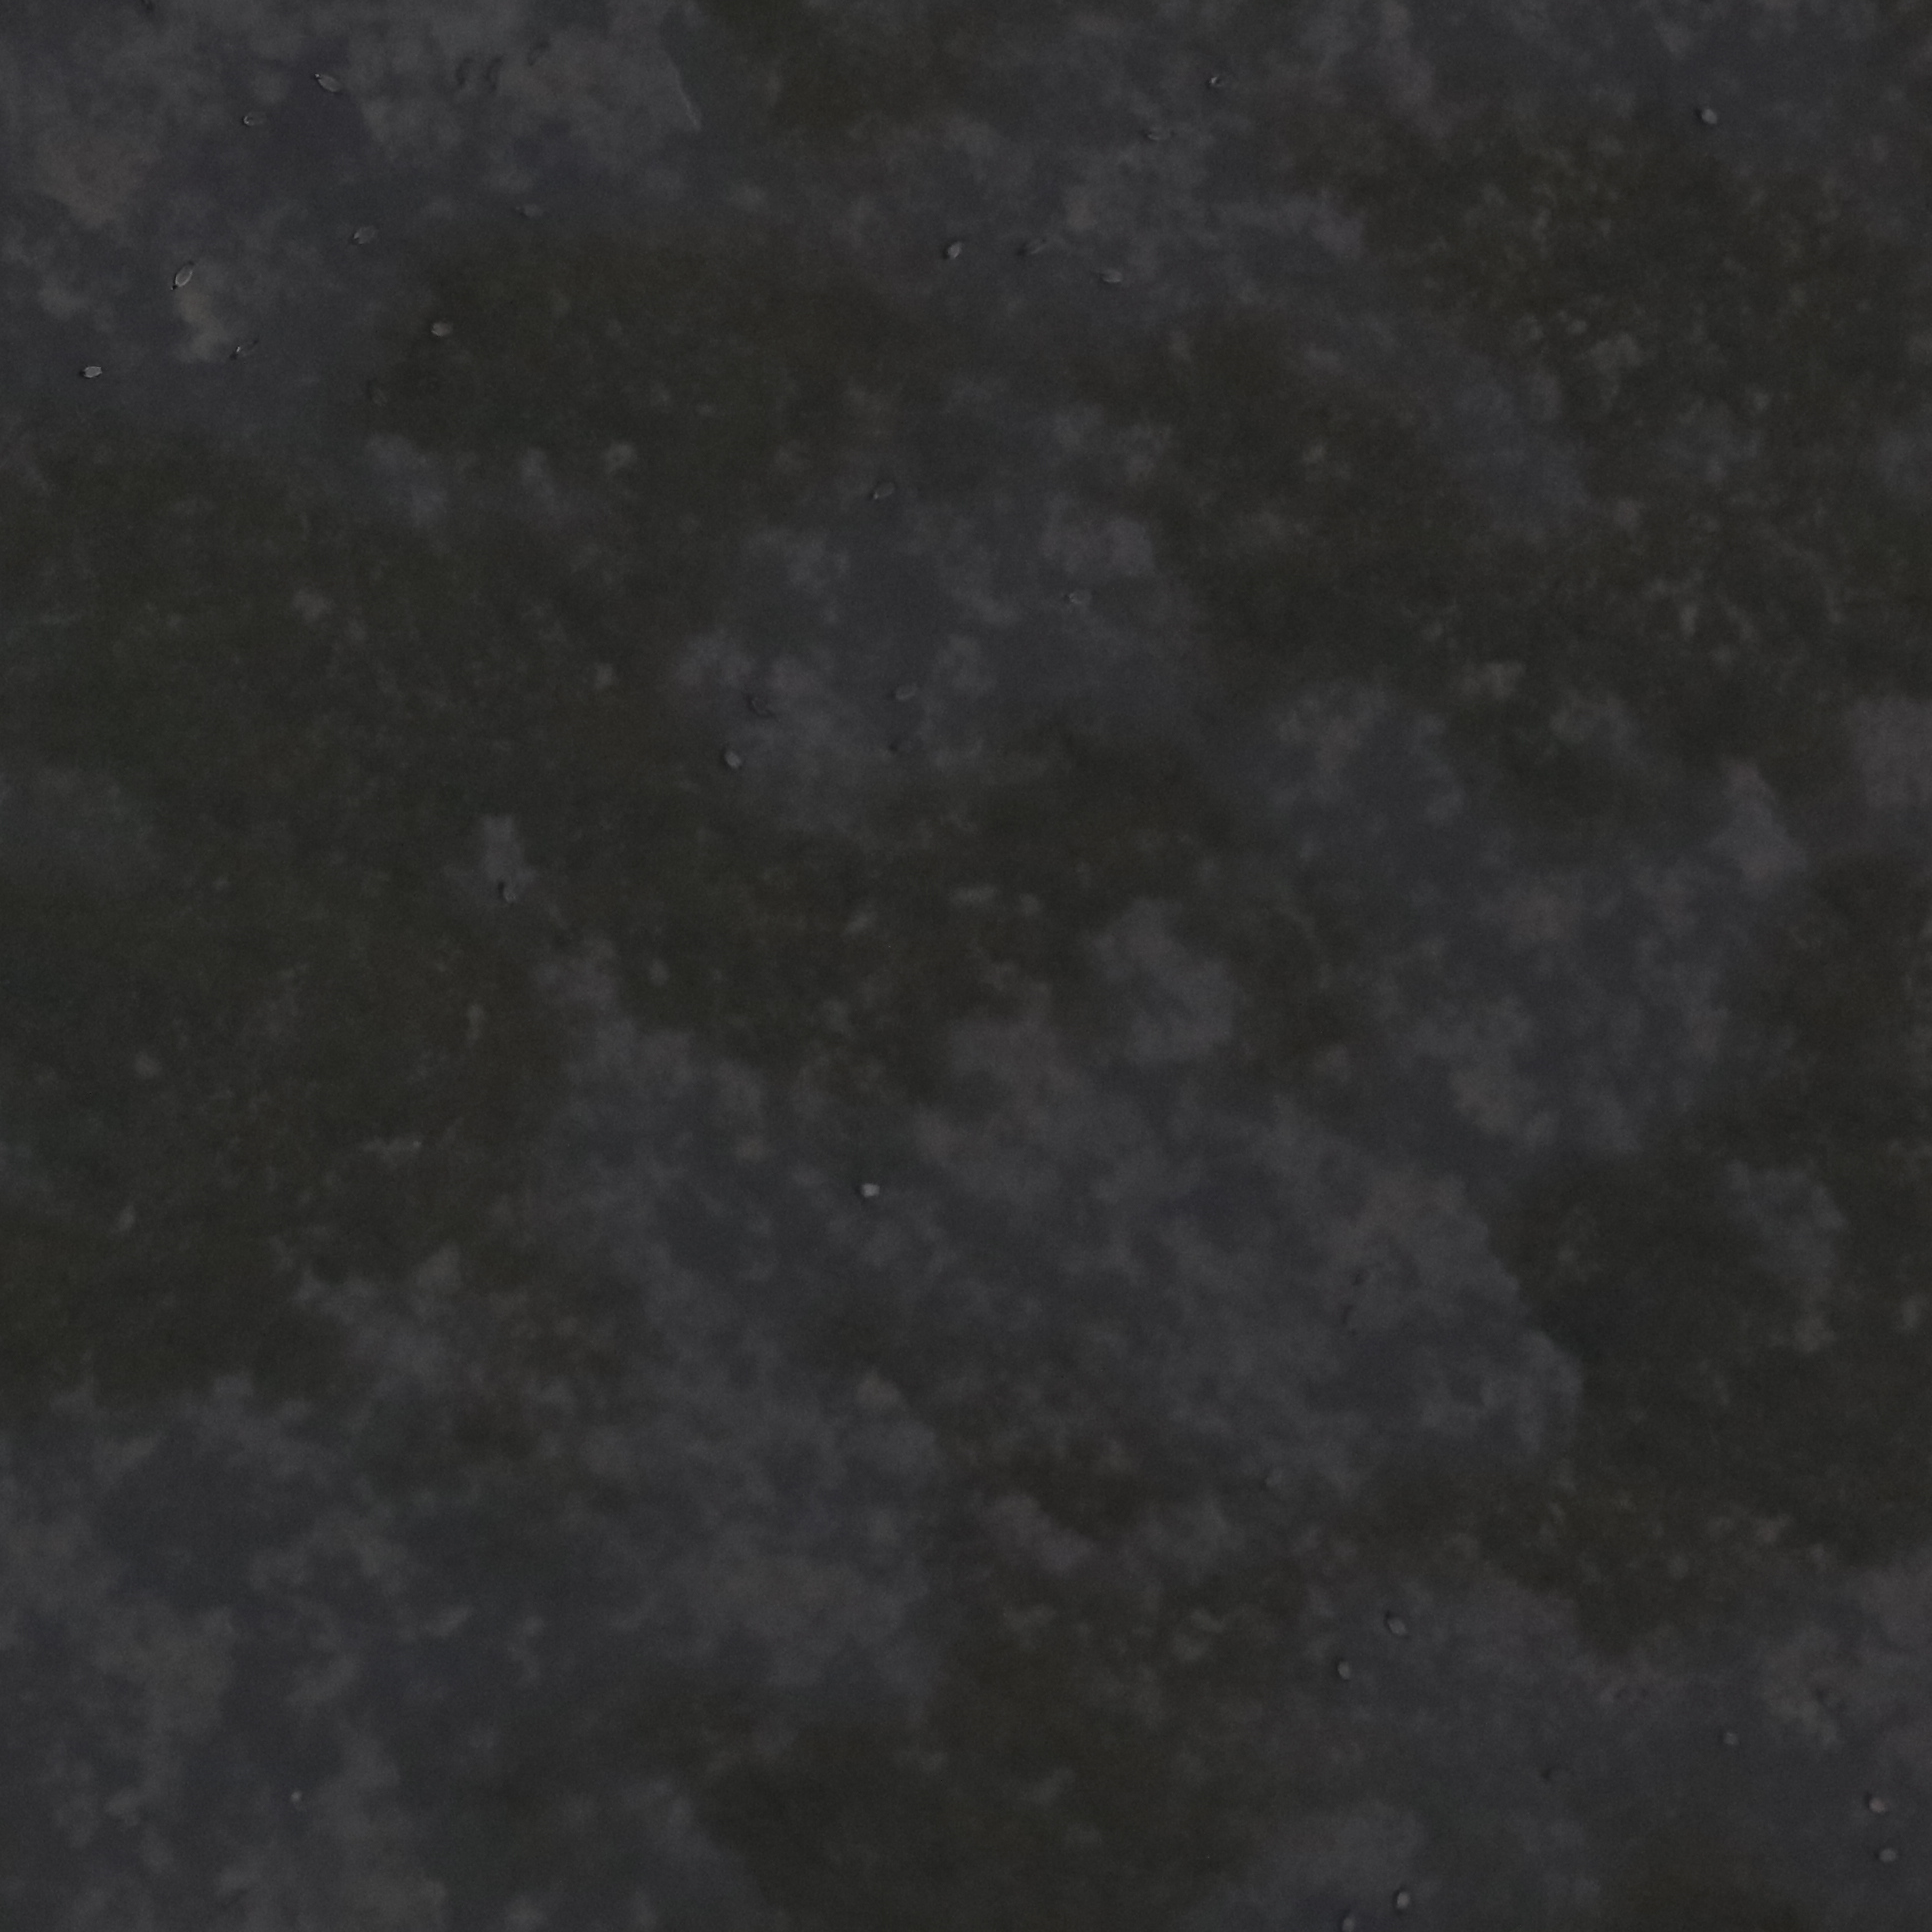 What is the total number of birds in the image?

39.